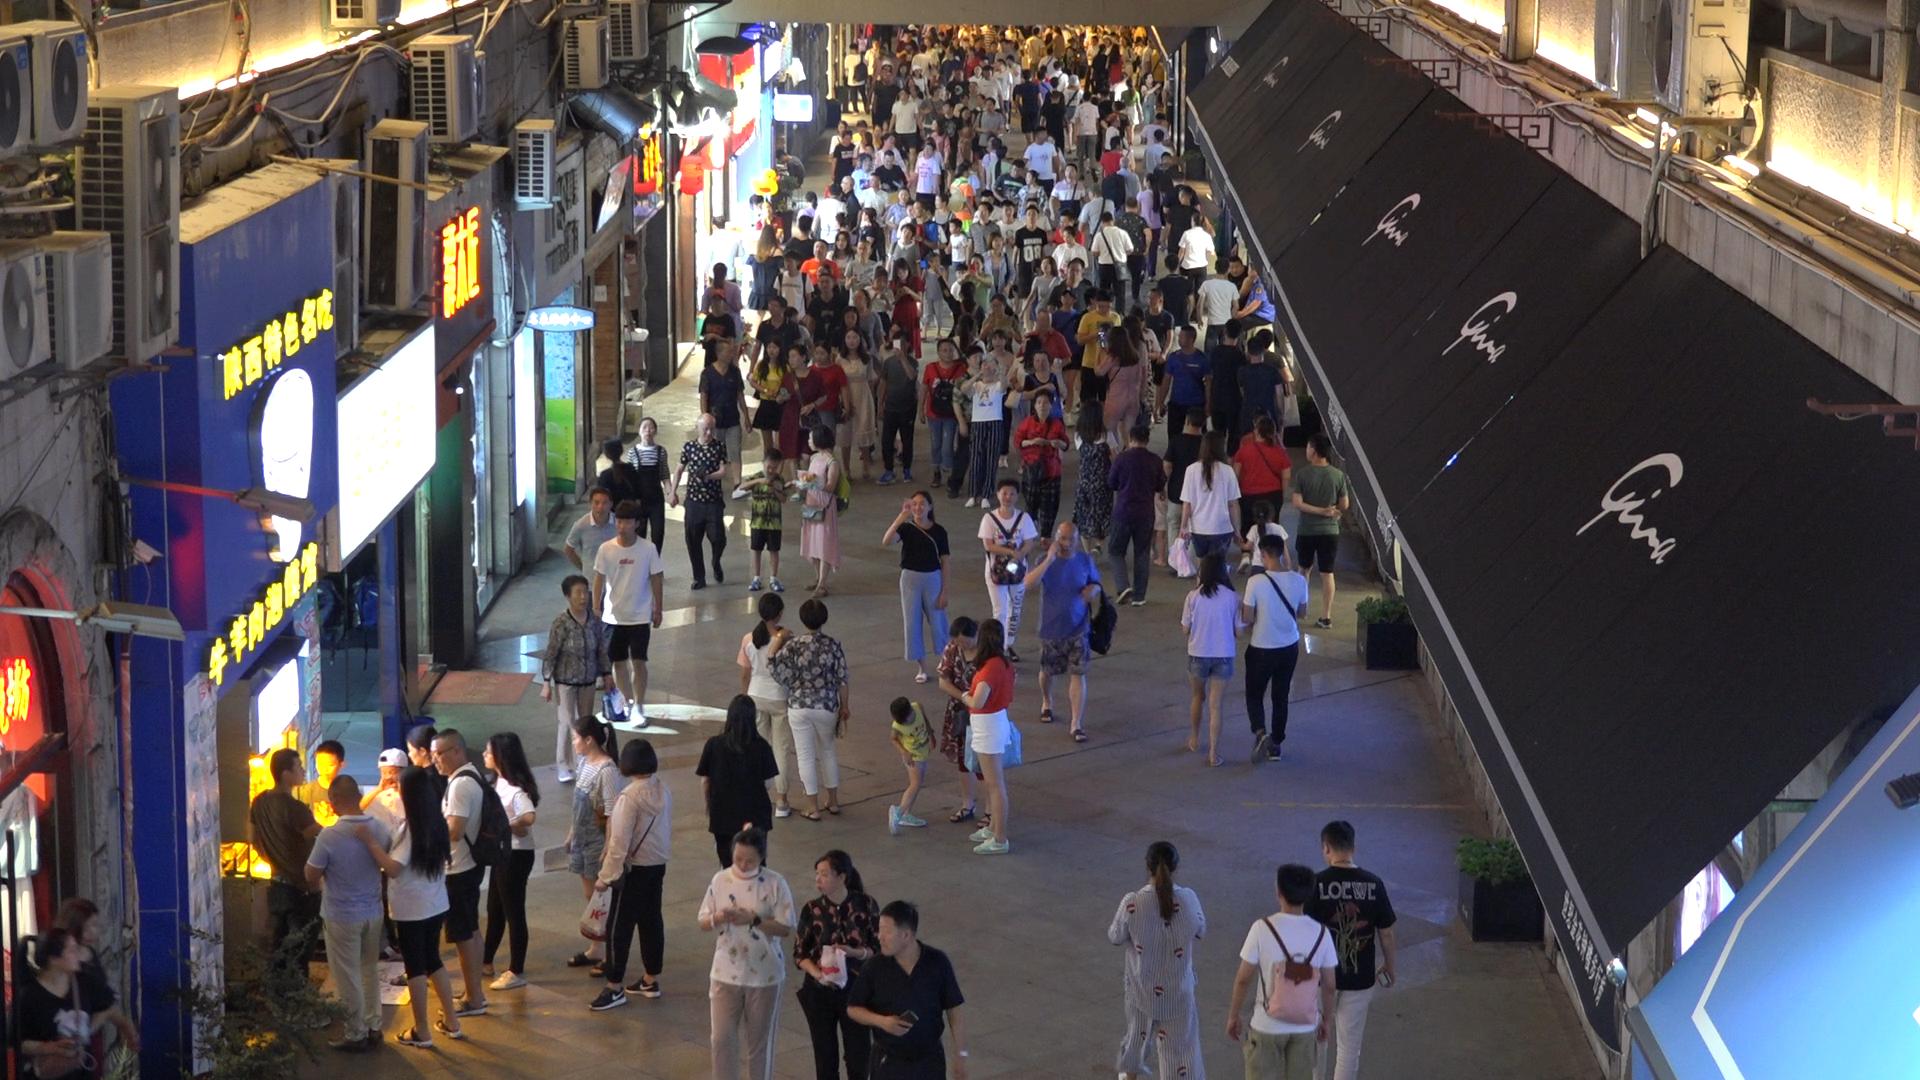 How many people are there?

223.